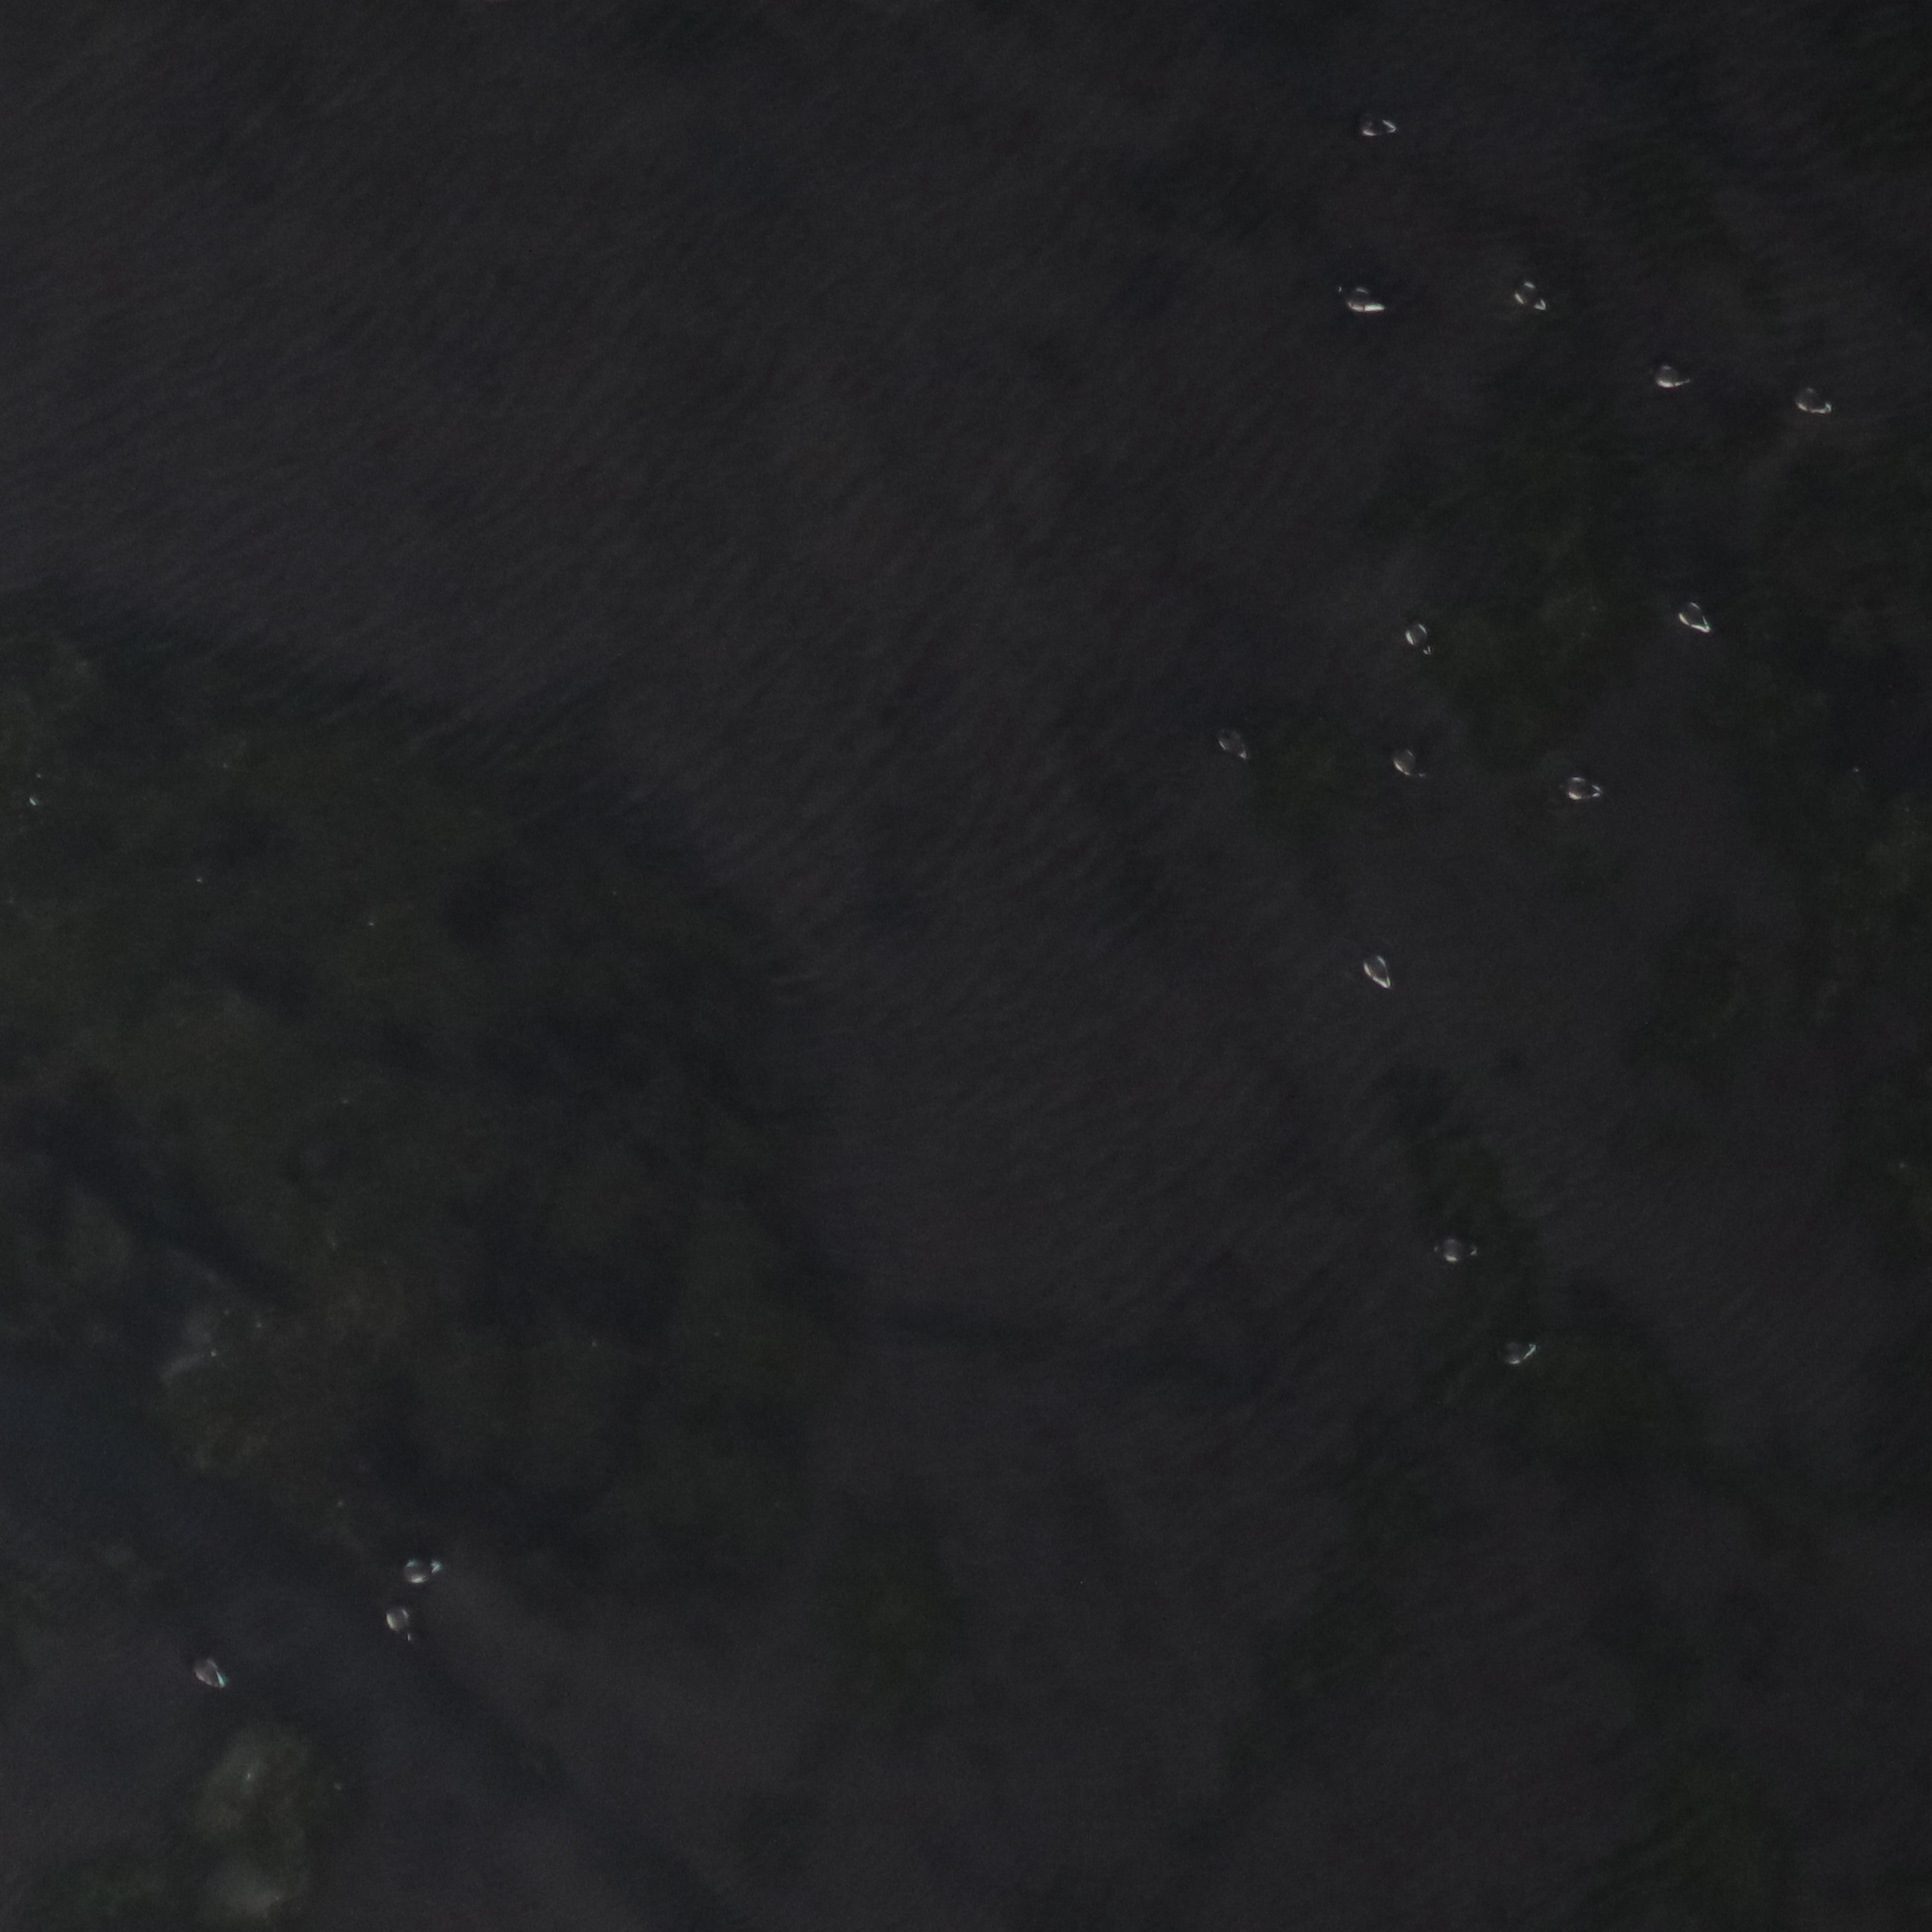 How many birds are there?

16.